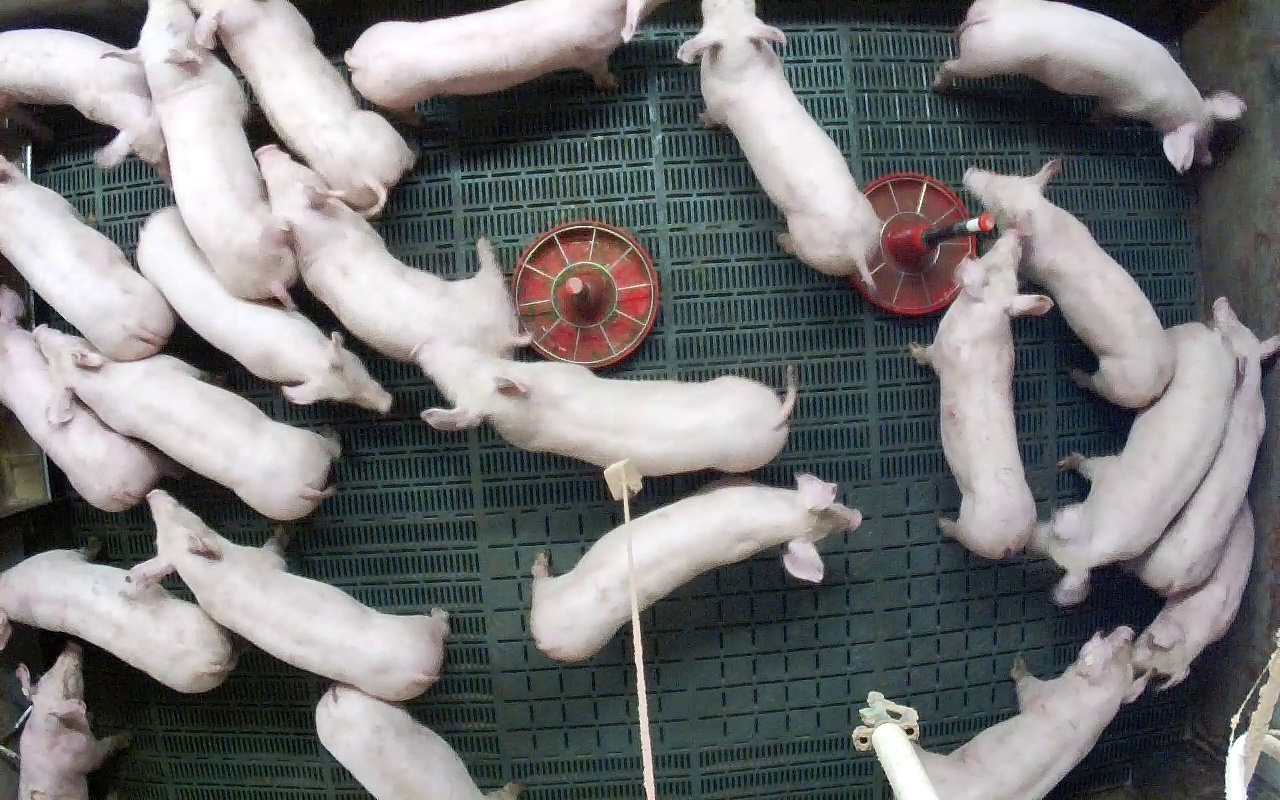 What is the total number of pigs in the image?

23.